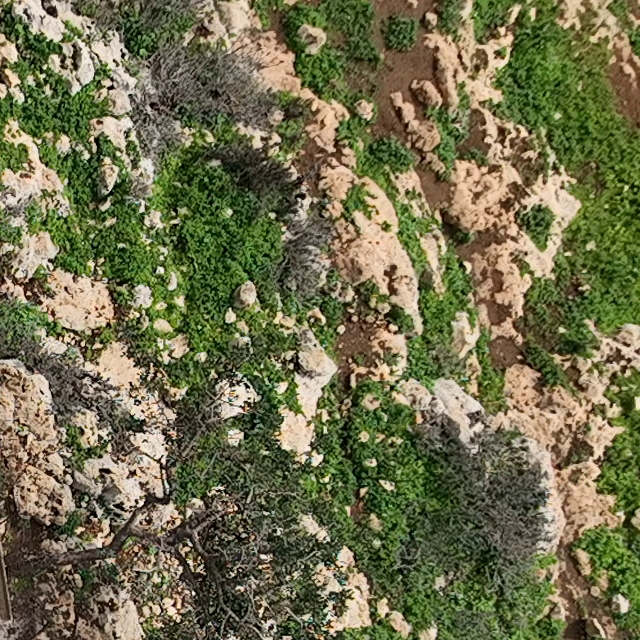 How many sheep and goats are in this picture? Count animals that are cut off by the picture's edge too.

0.